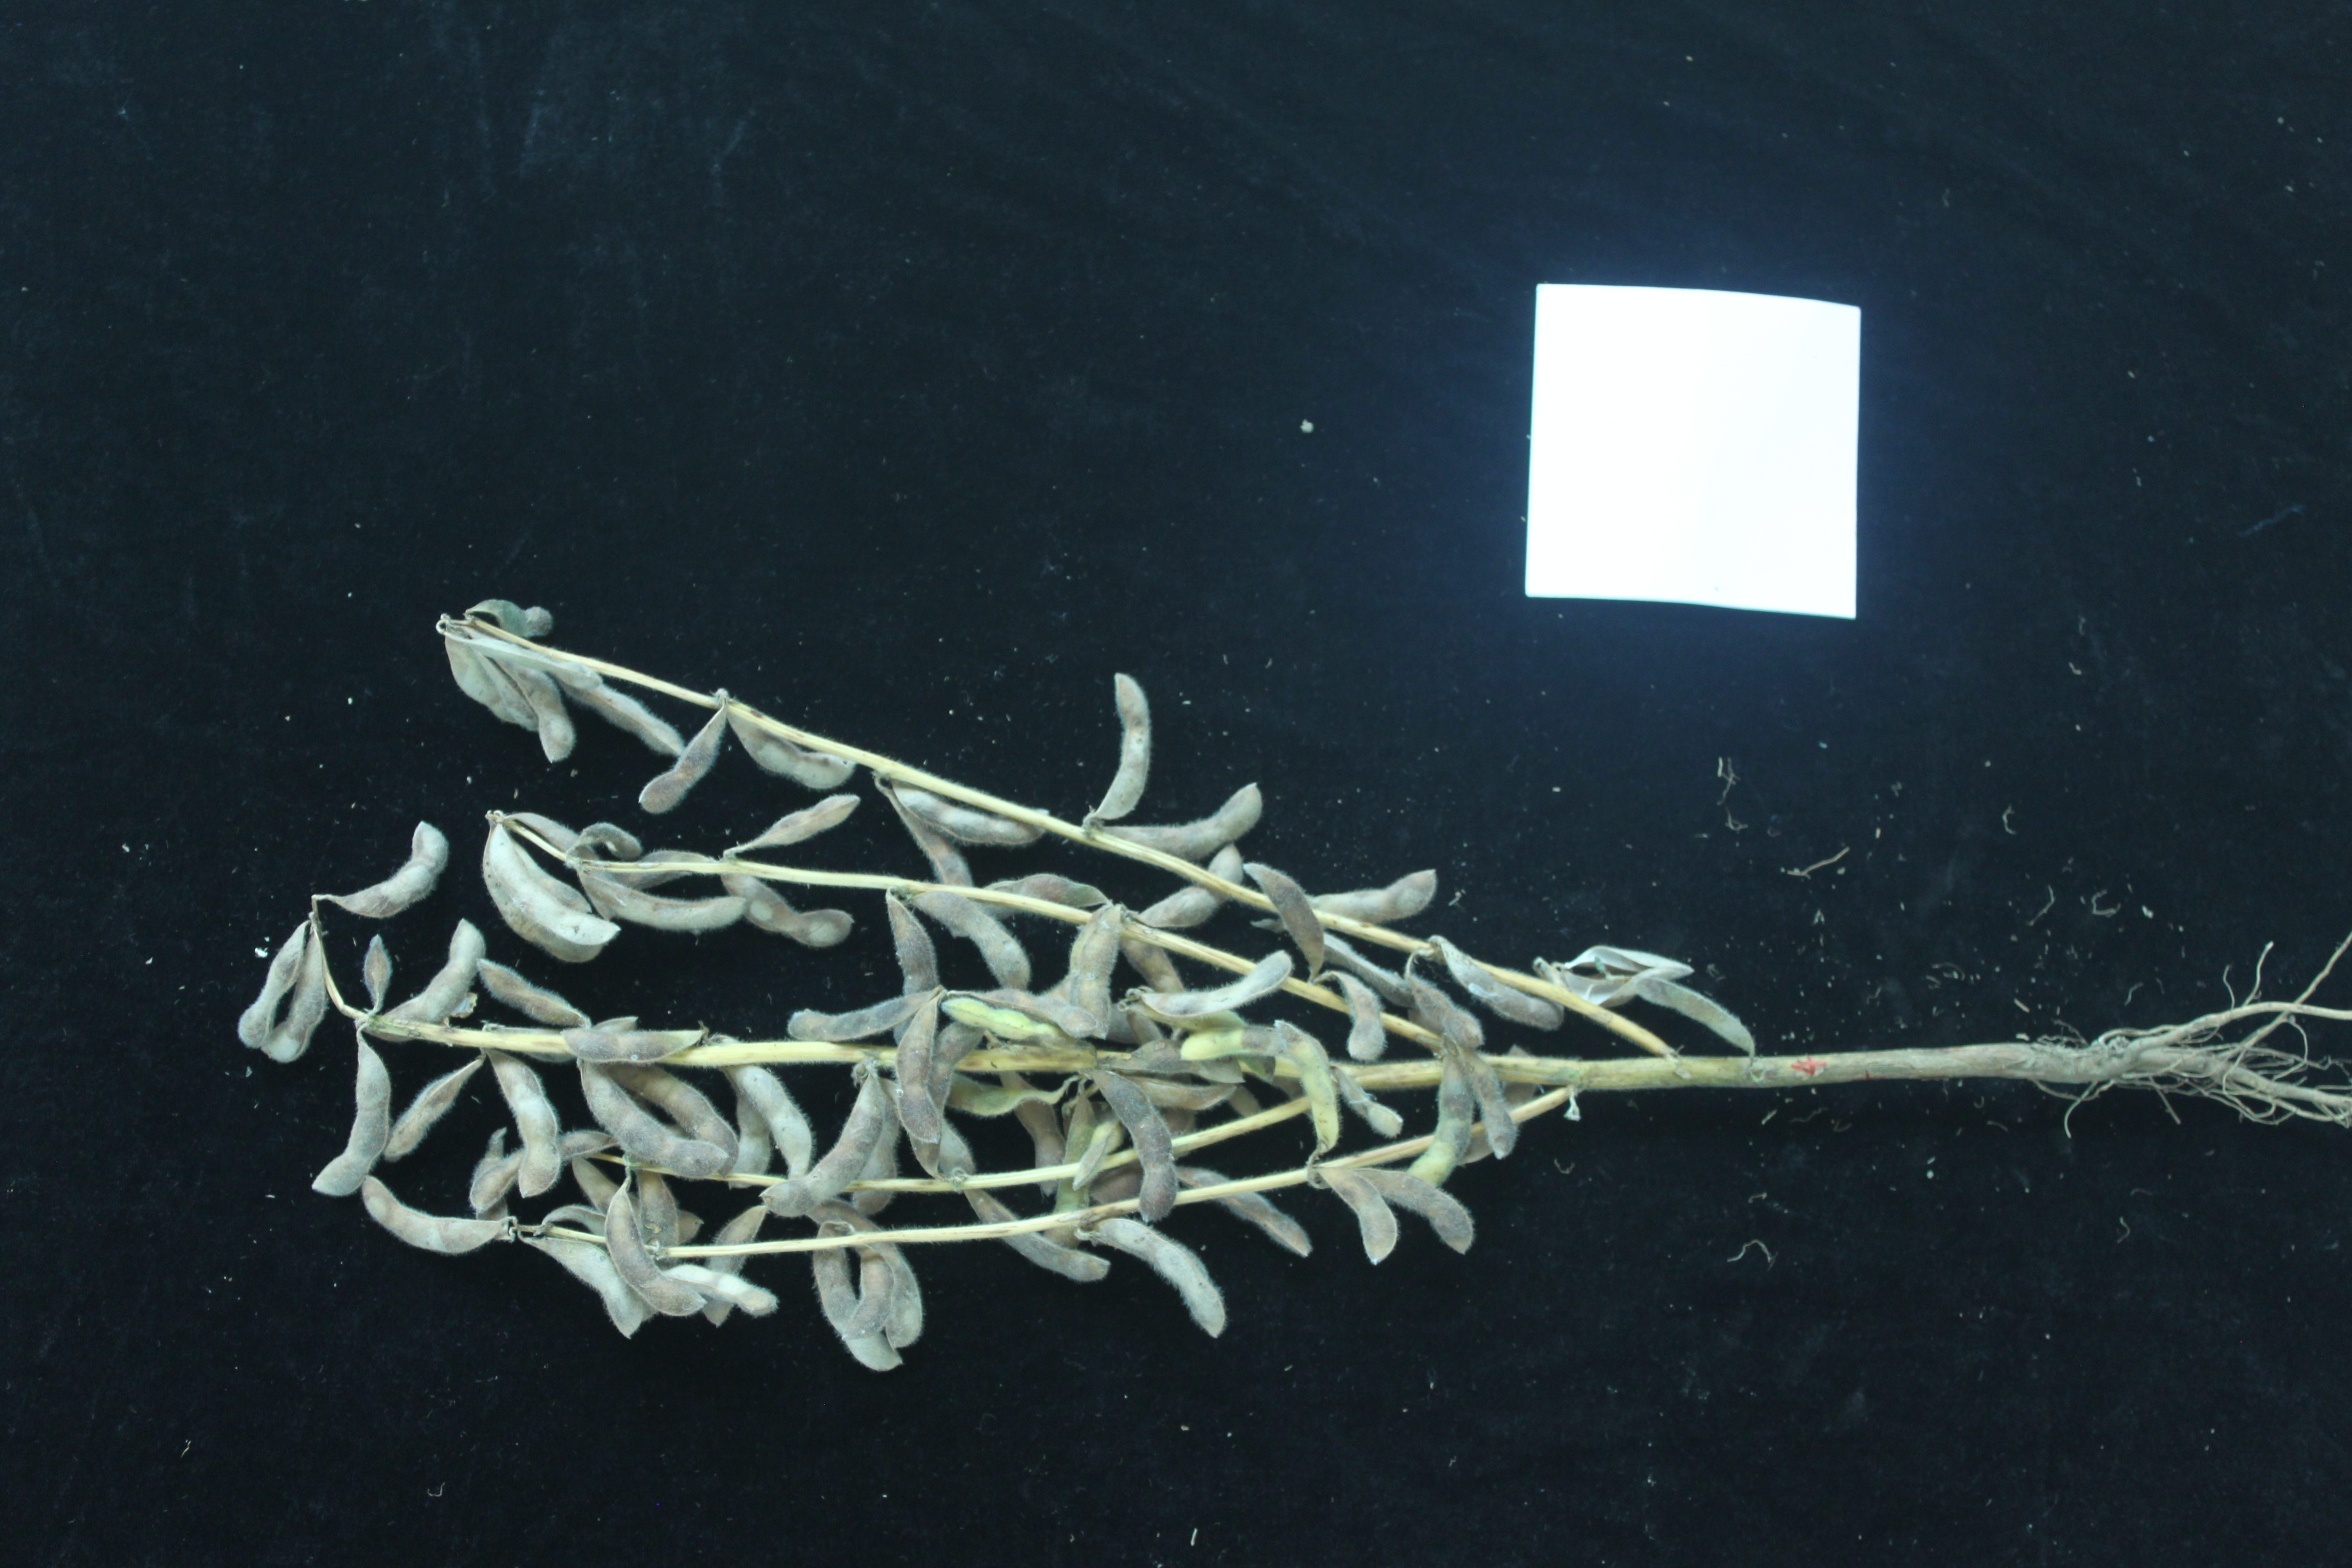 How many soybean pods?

89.